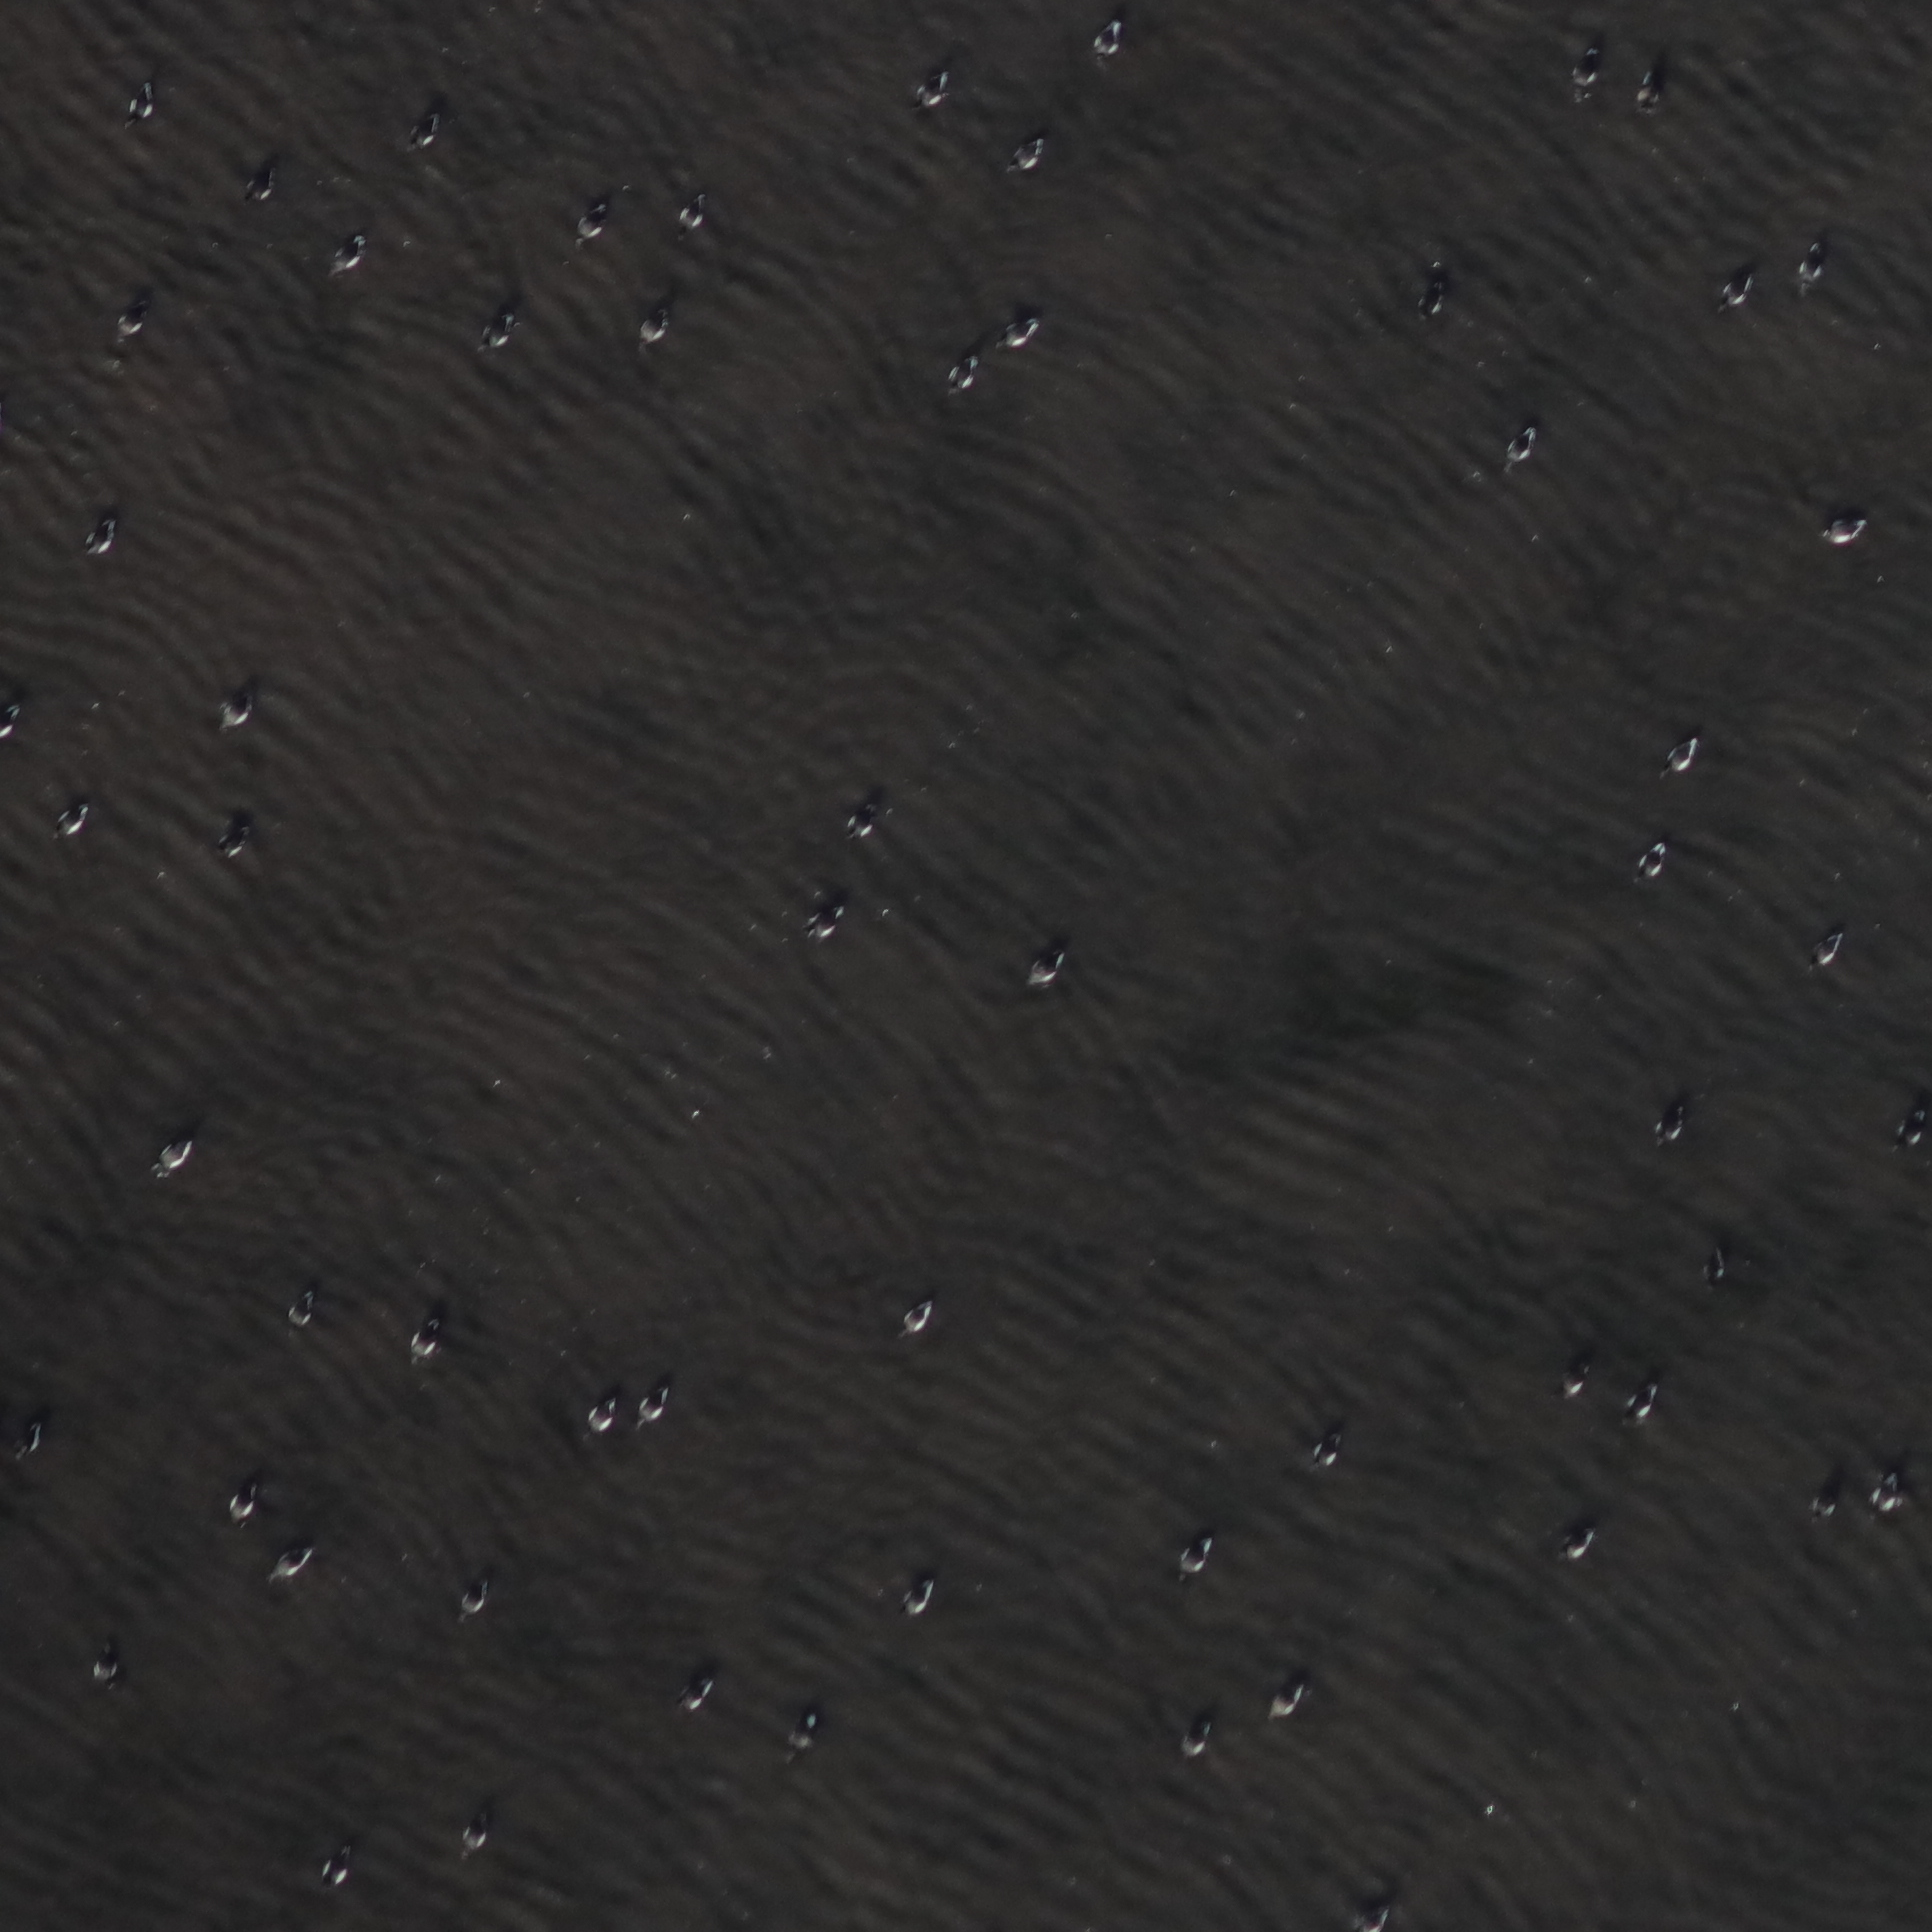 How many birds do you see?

60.